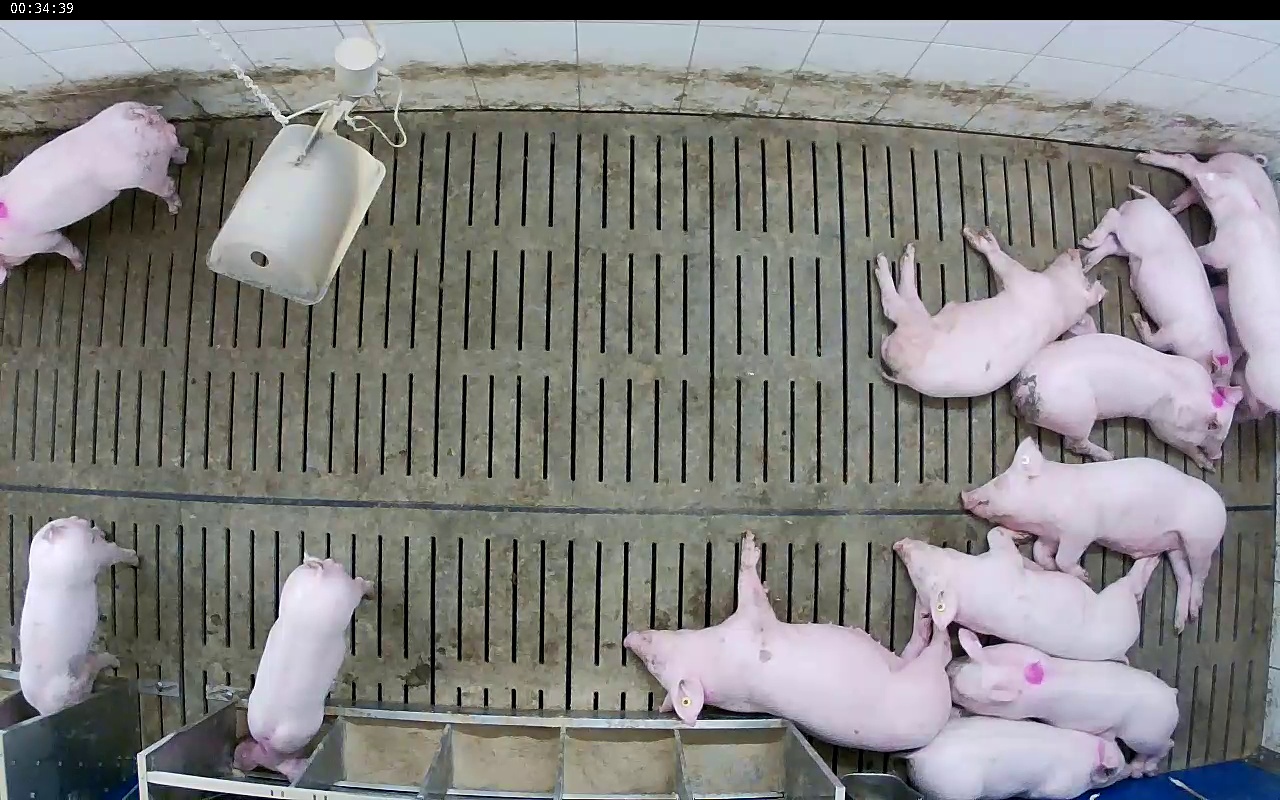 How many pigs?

13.